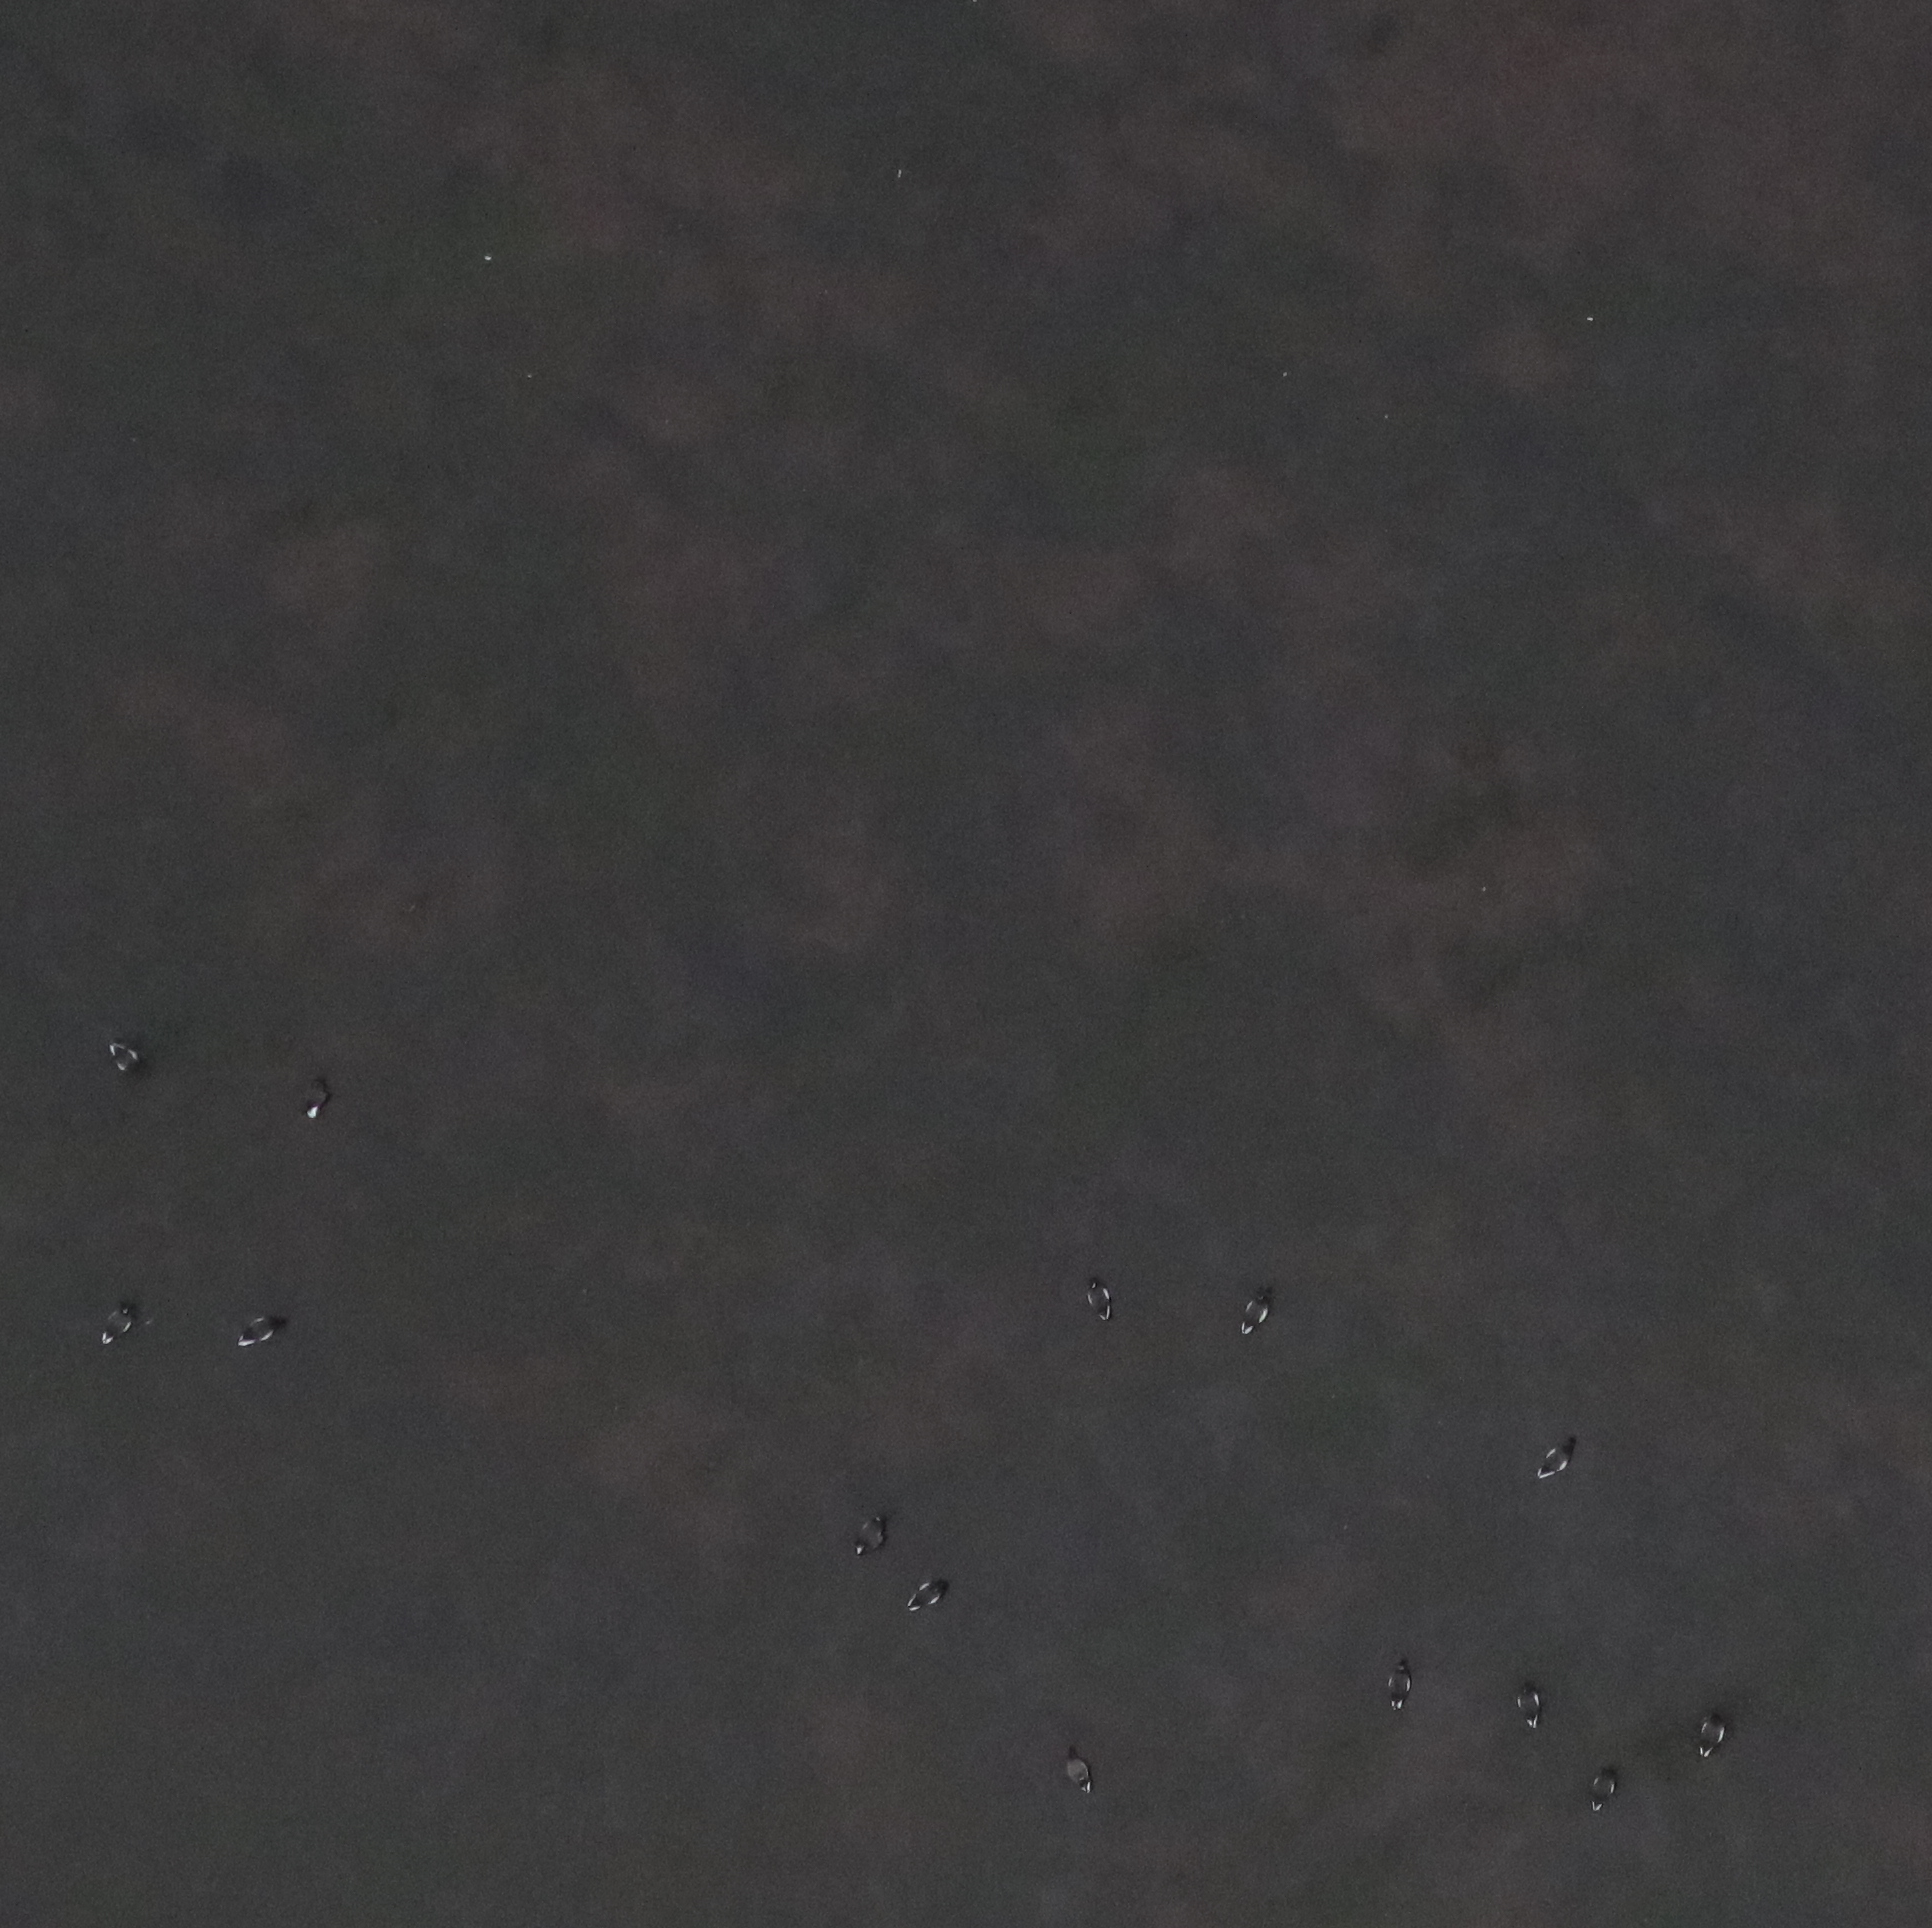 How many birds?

14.